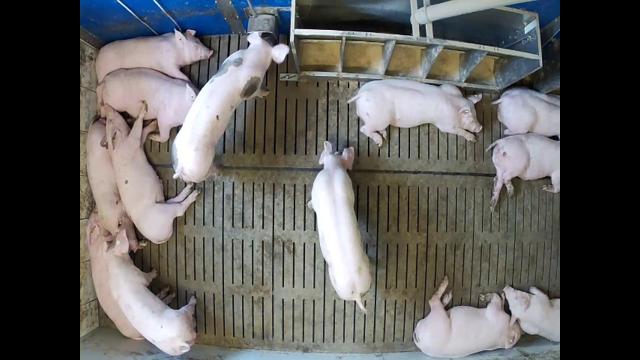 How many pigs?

13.